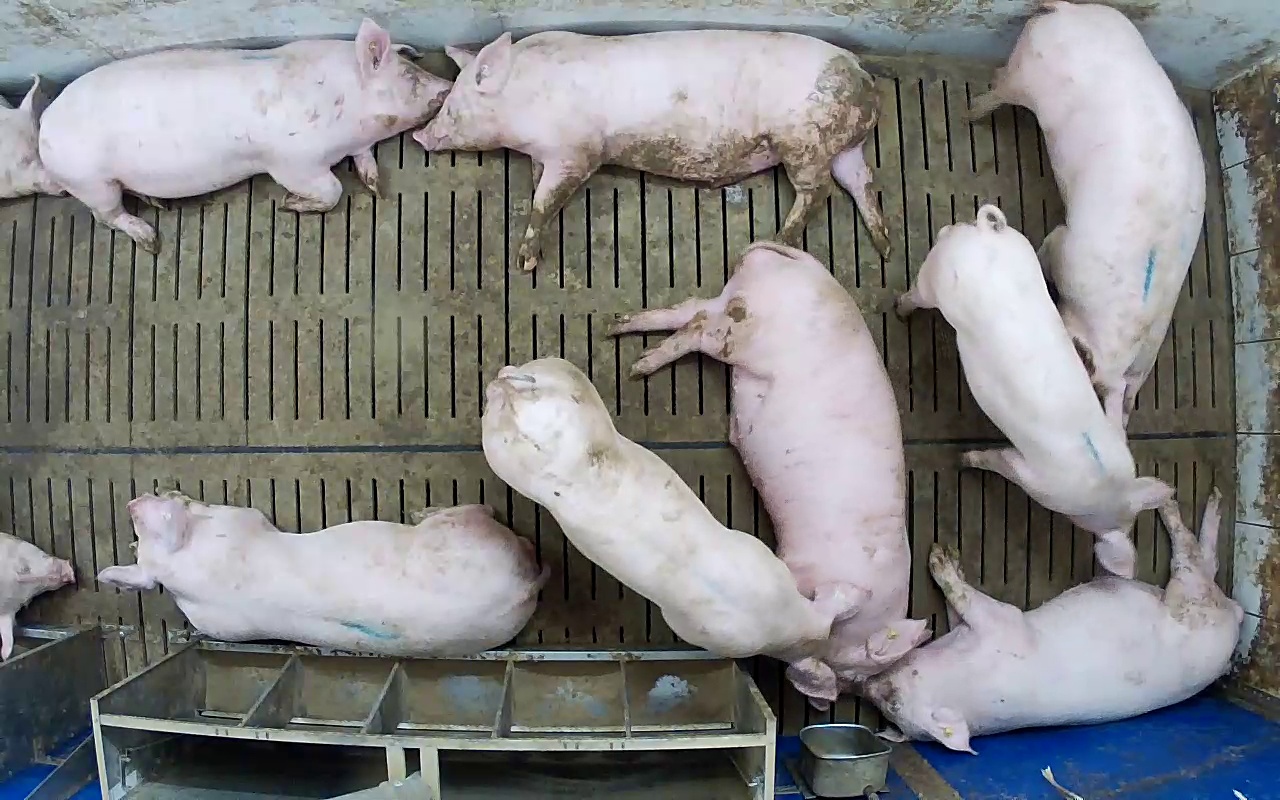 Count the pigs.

11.